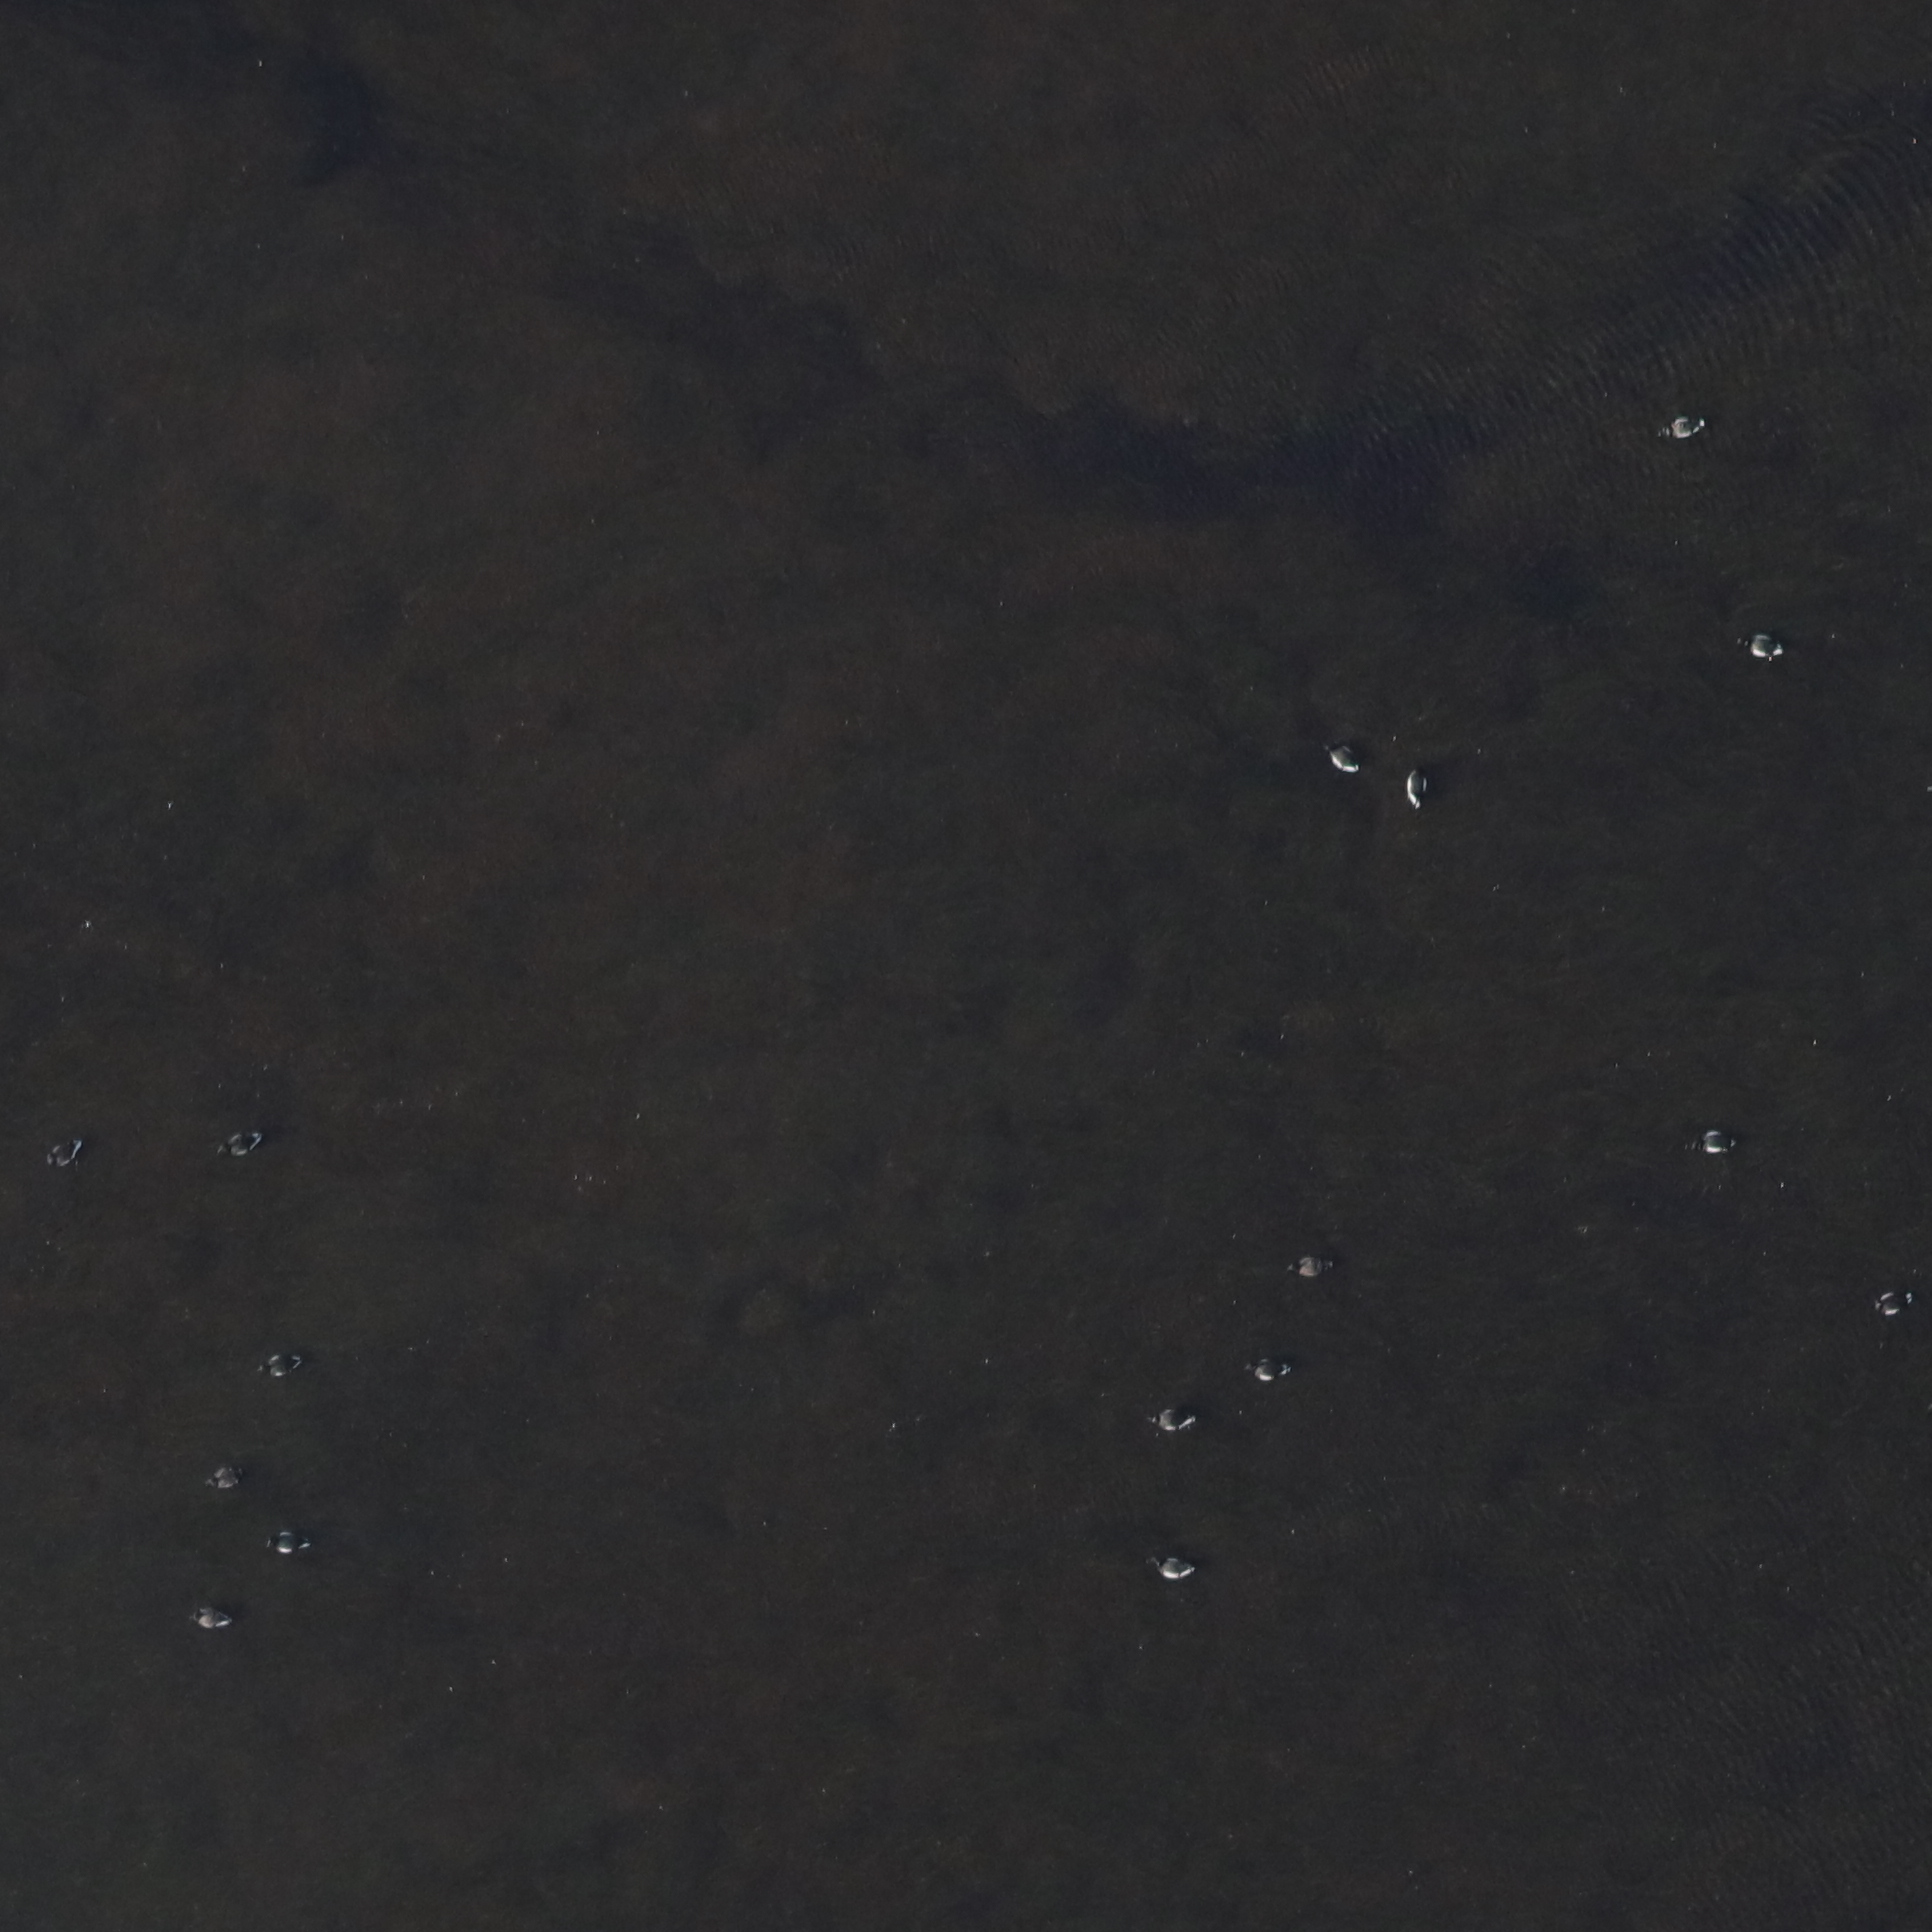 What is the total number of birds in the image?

16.